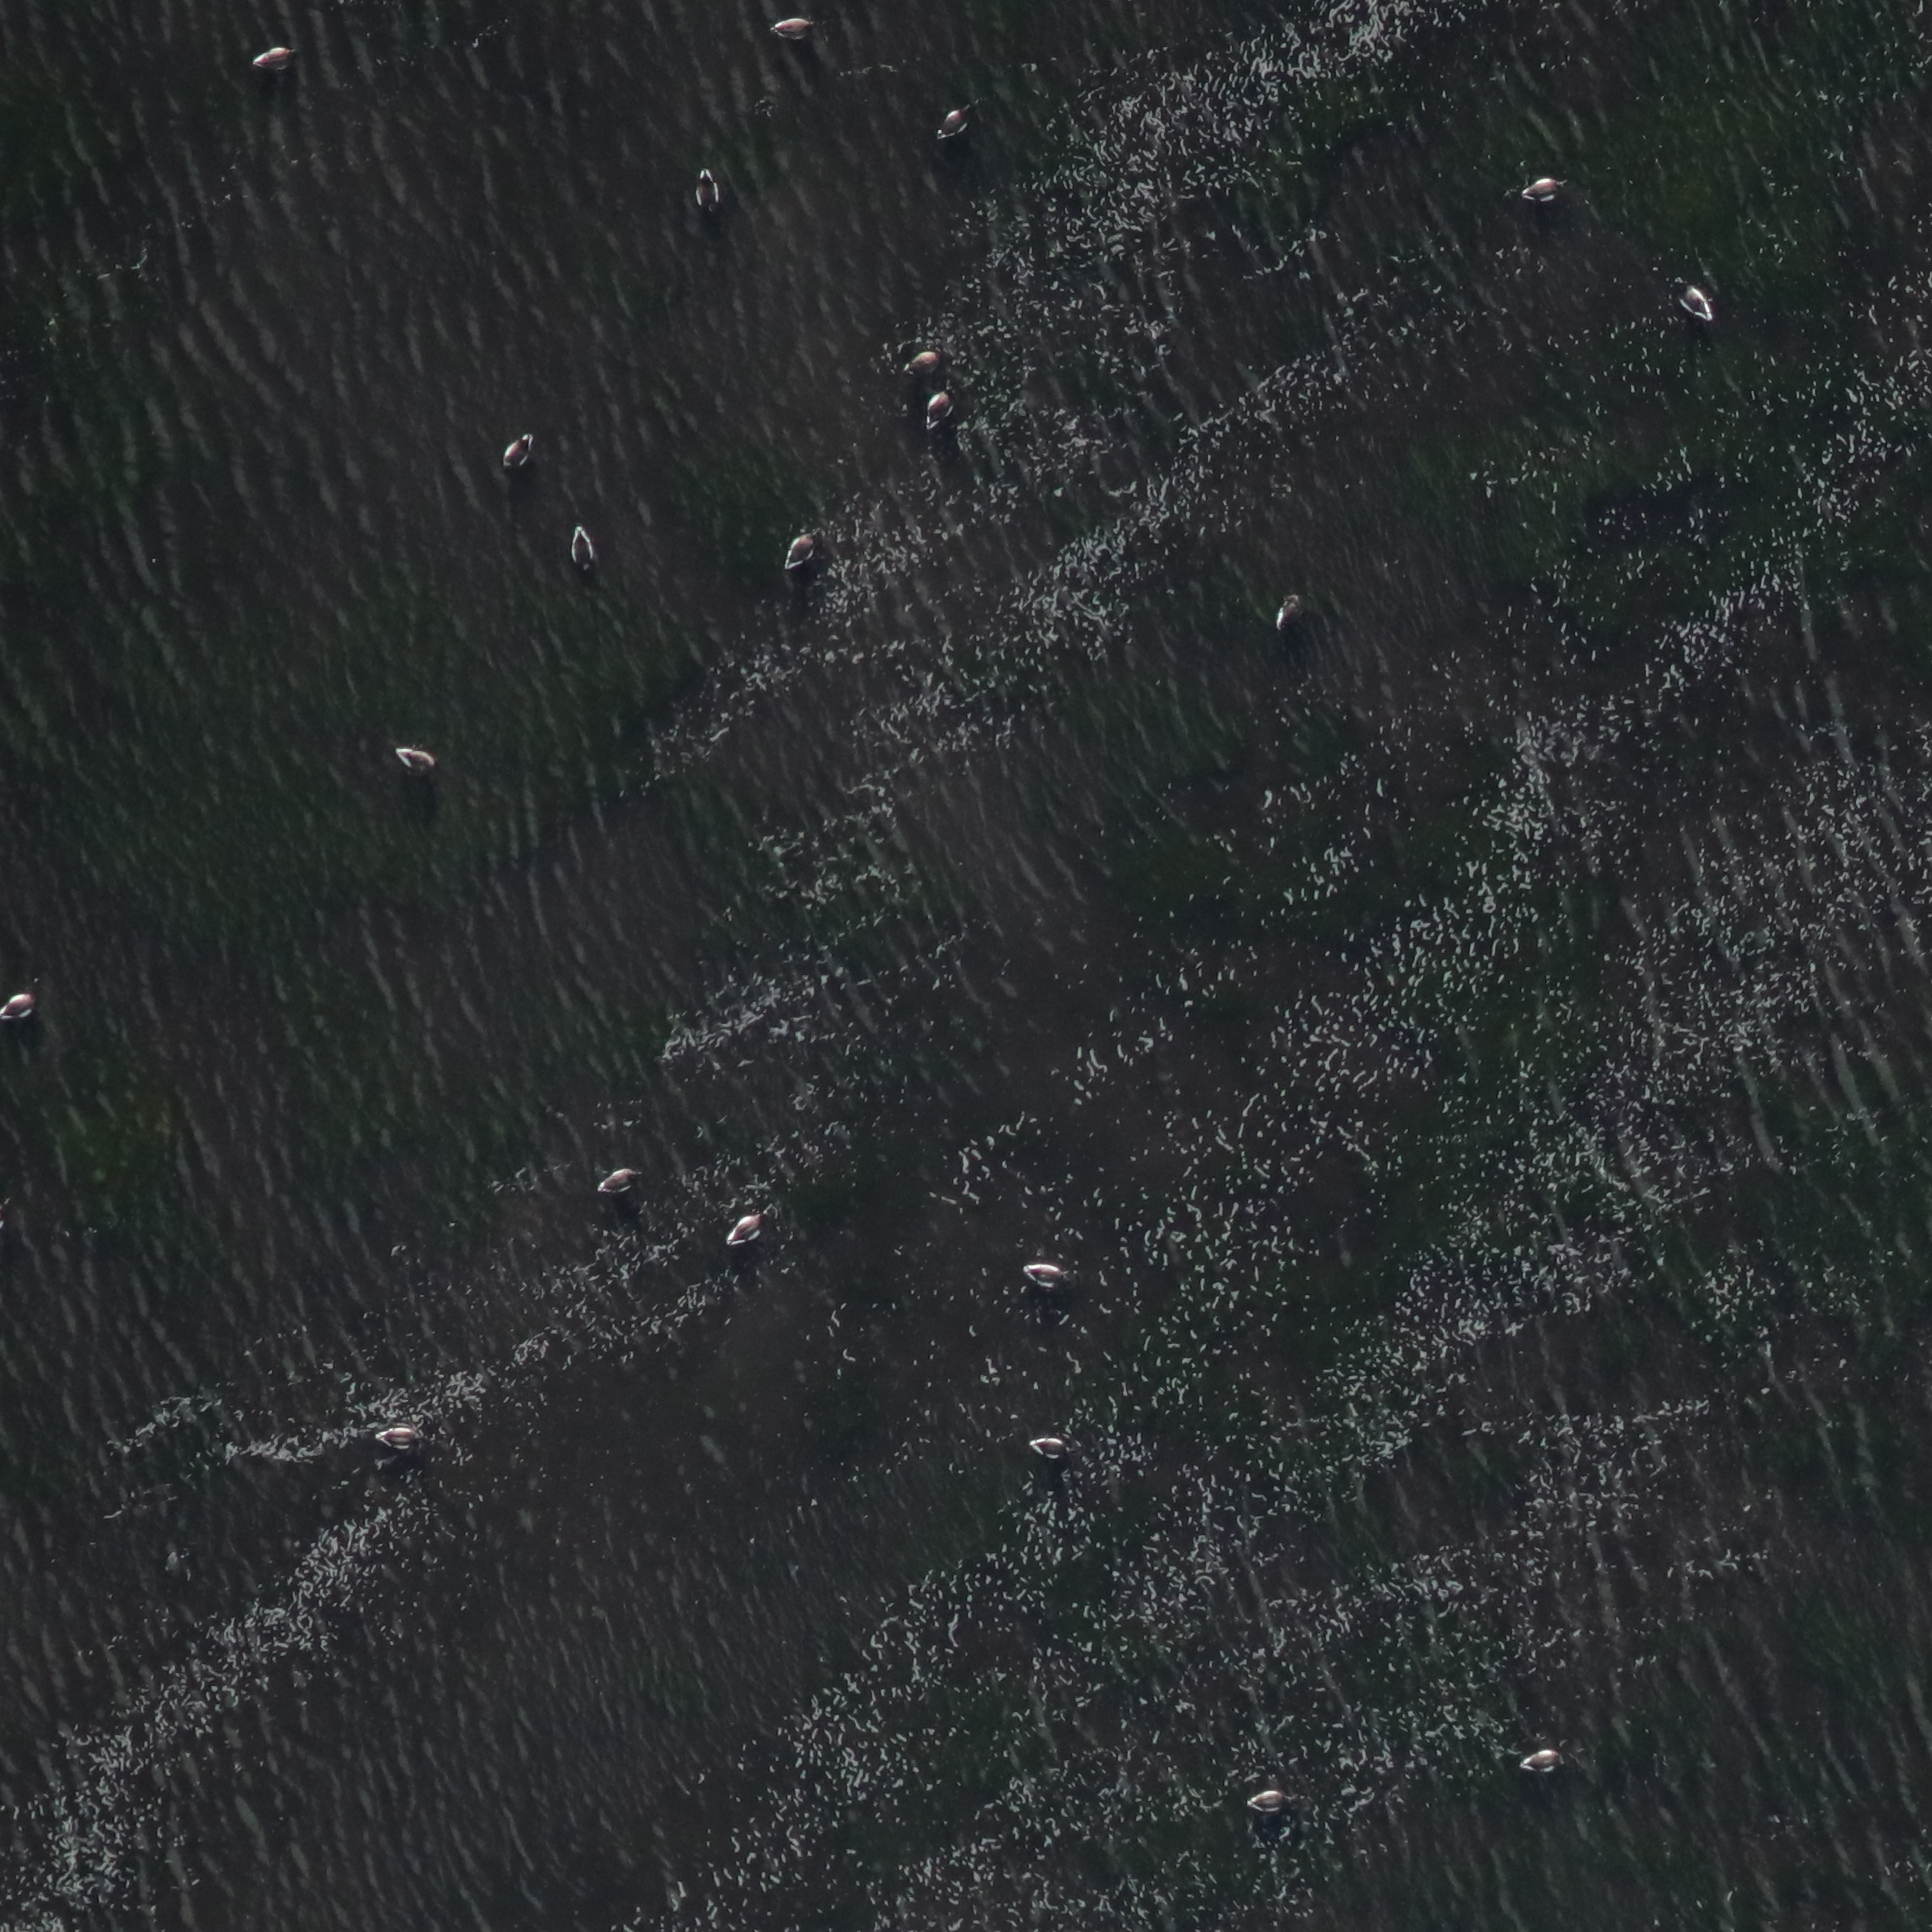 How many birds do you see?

20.